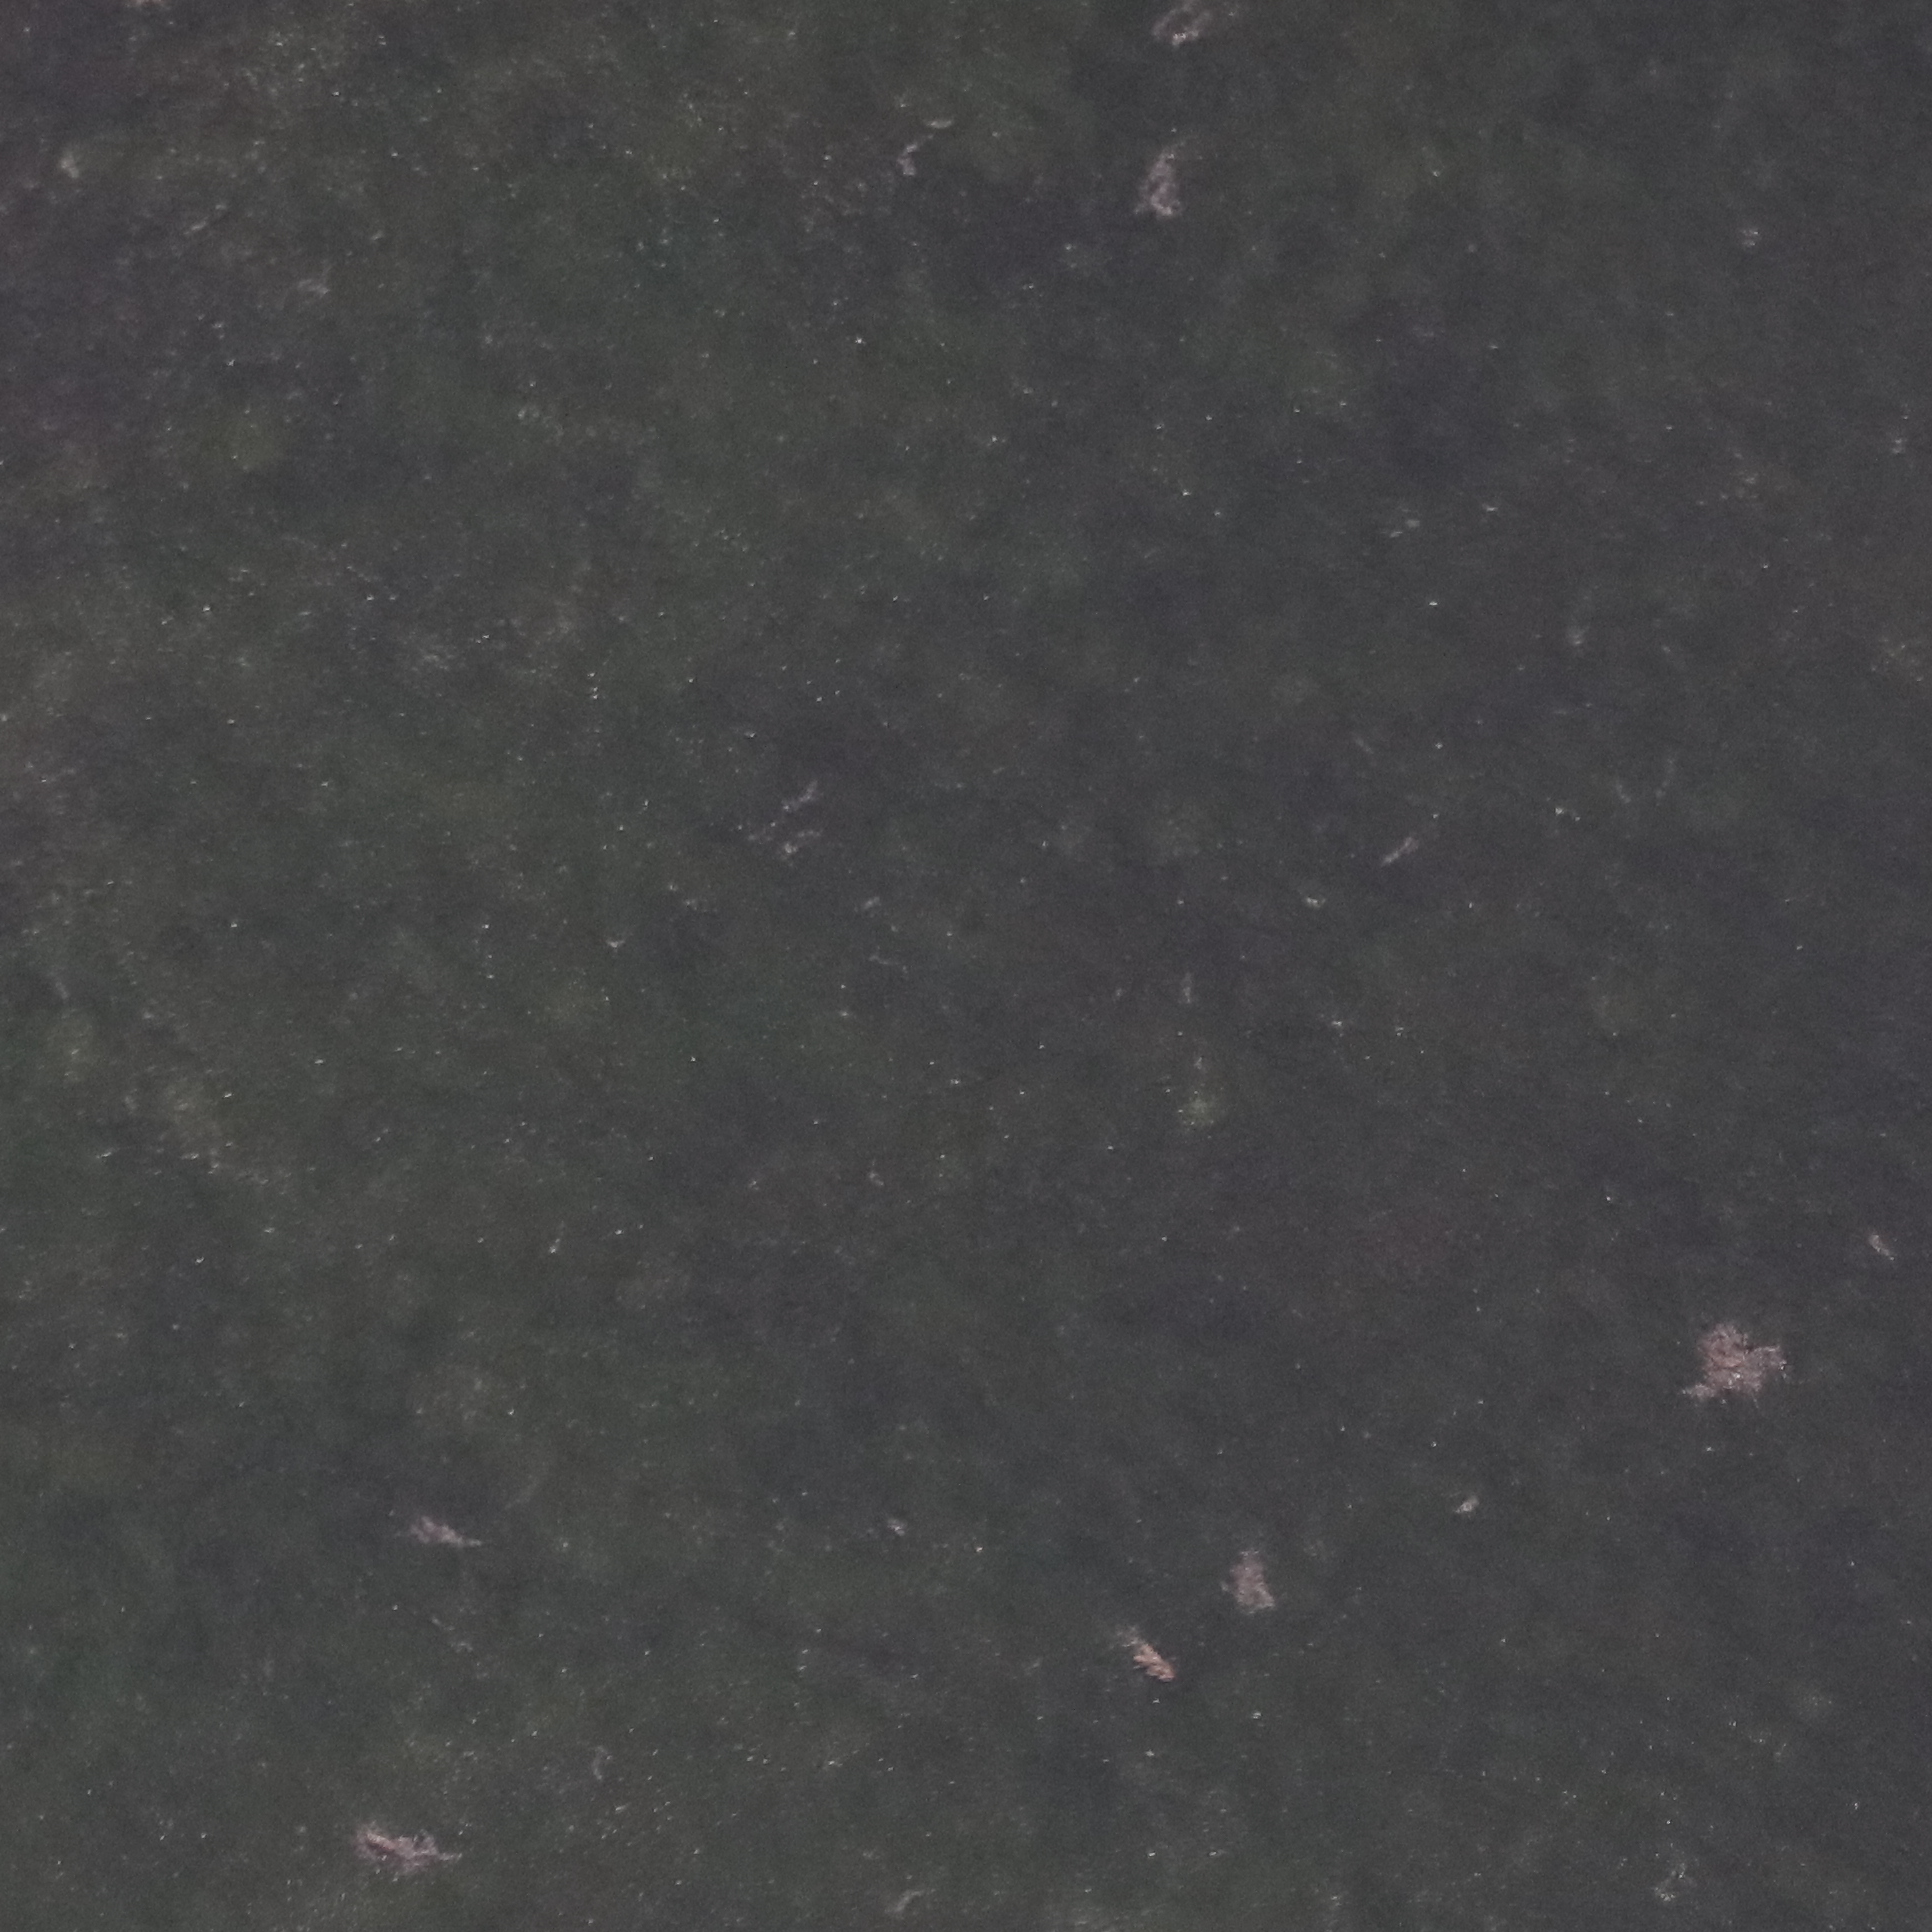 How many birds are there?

0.